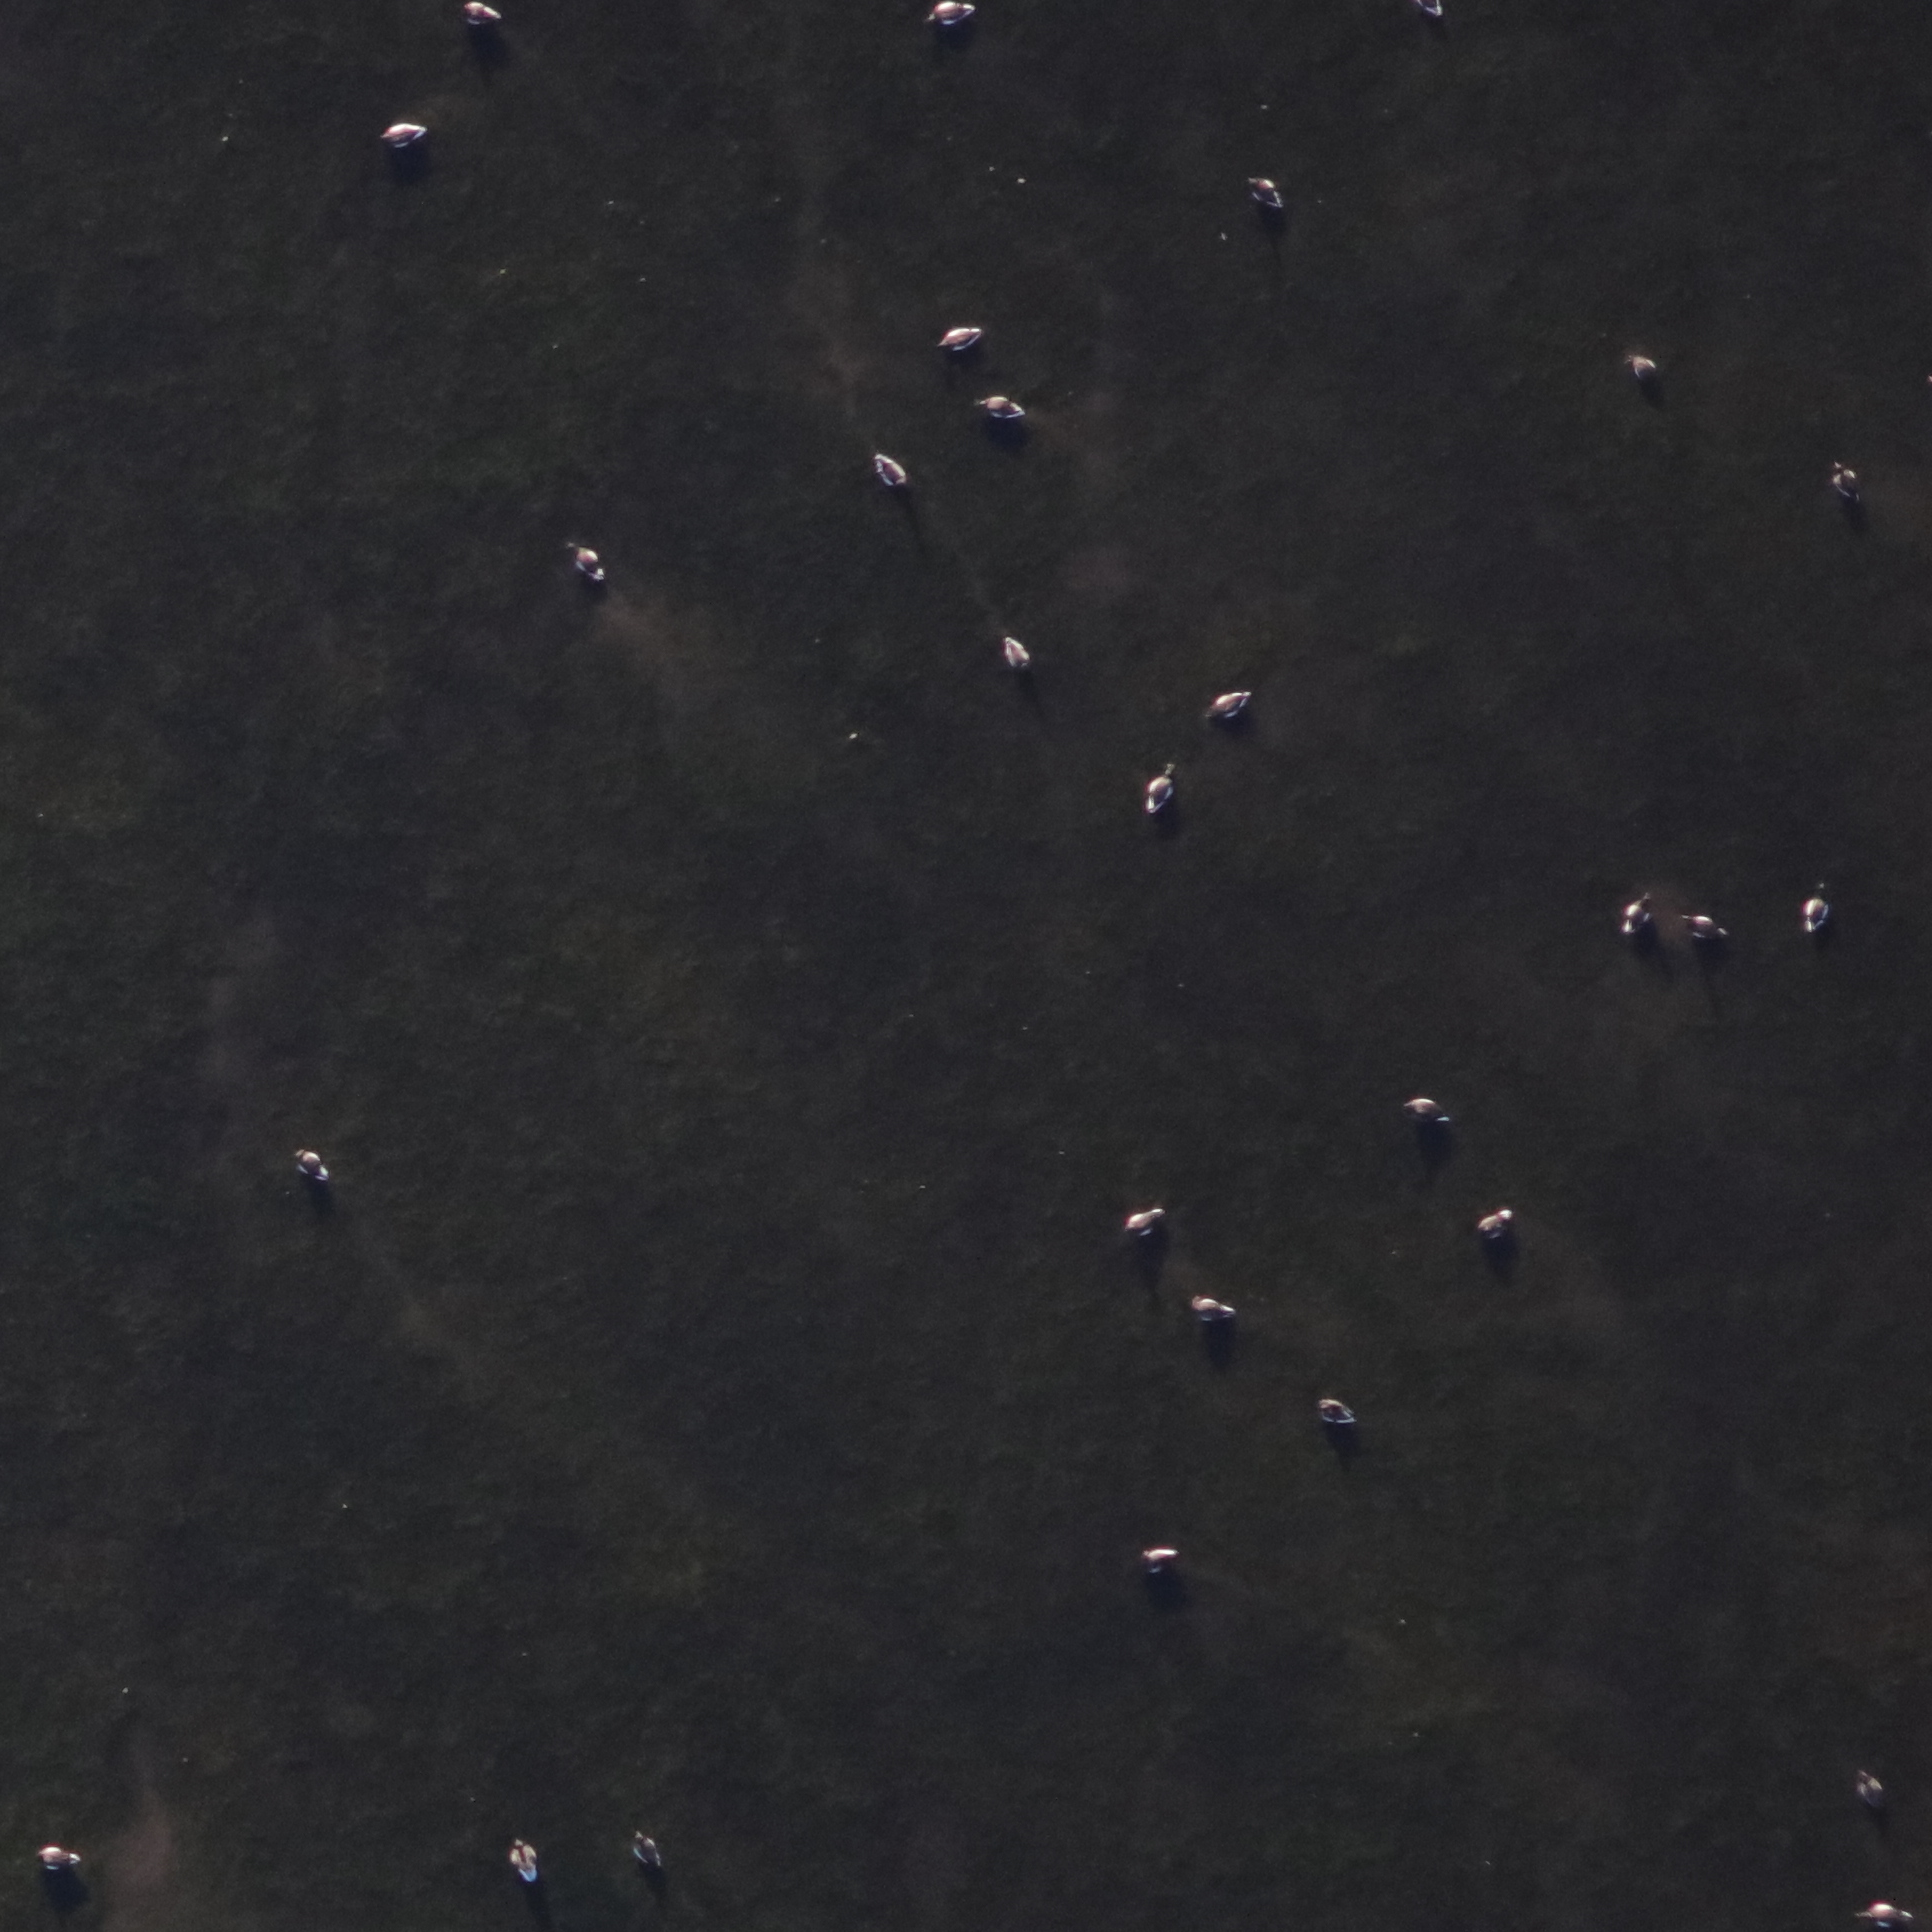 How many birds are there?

28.